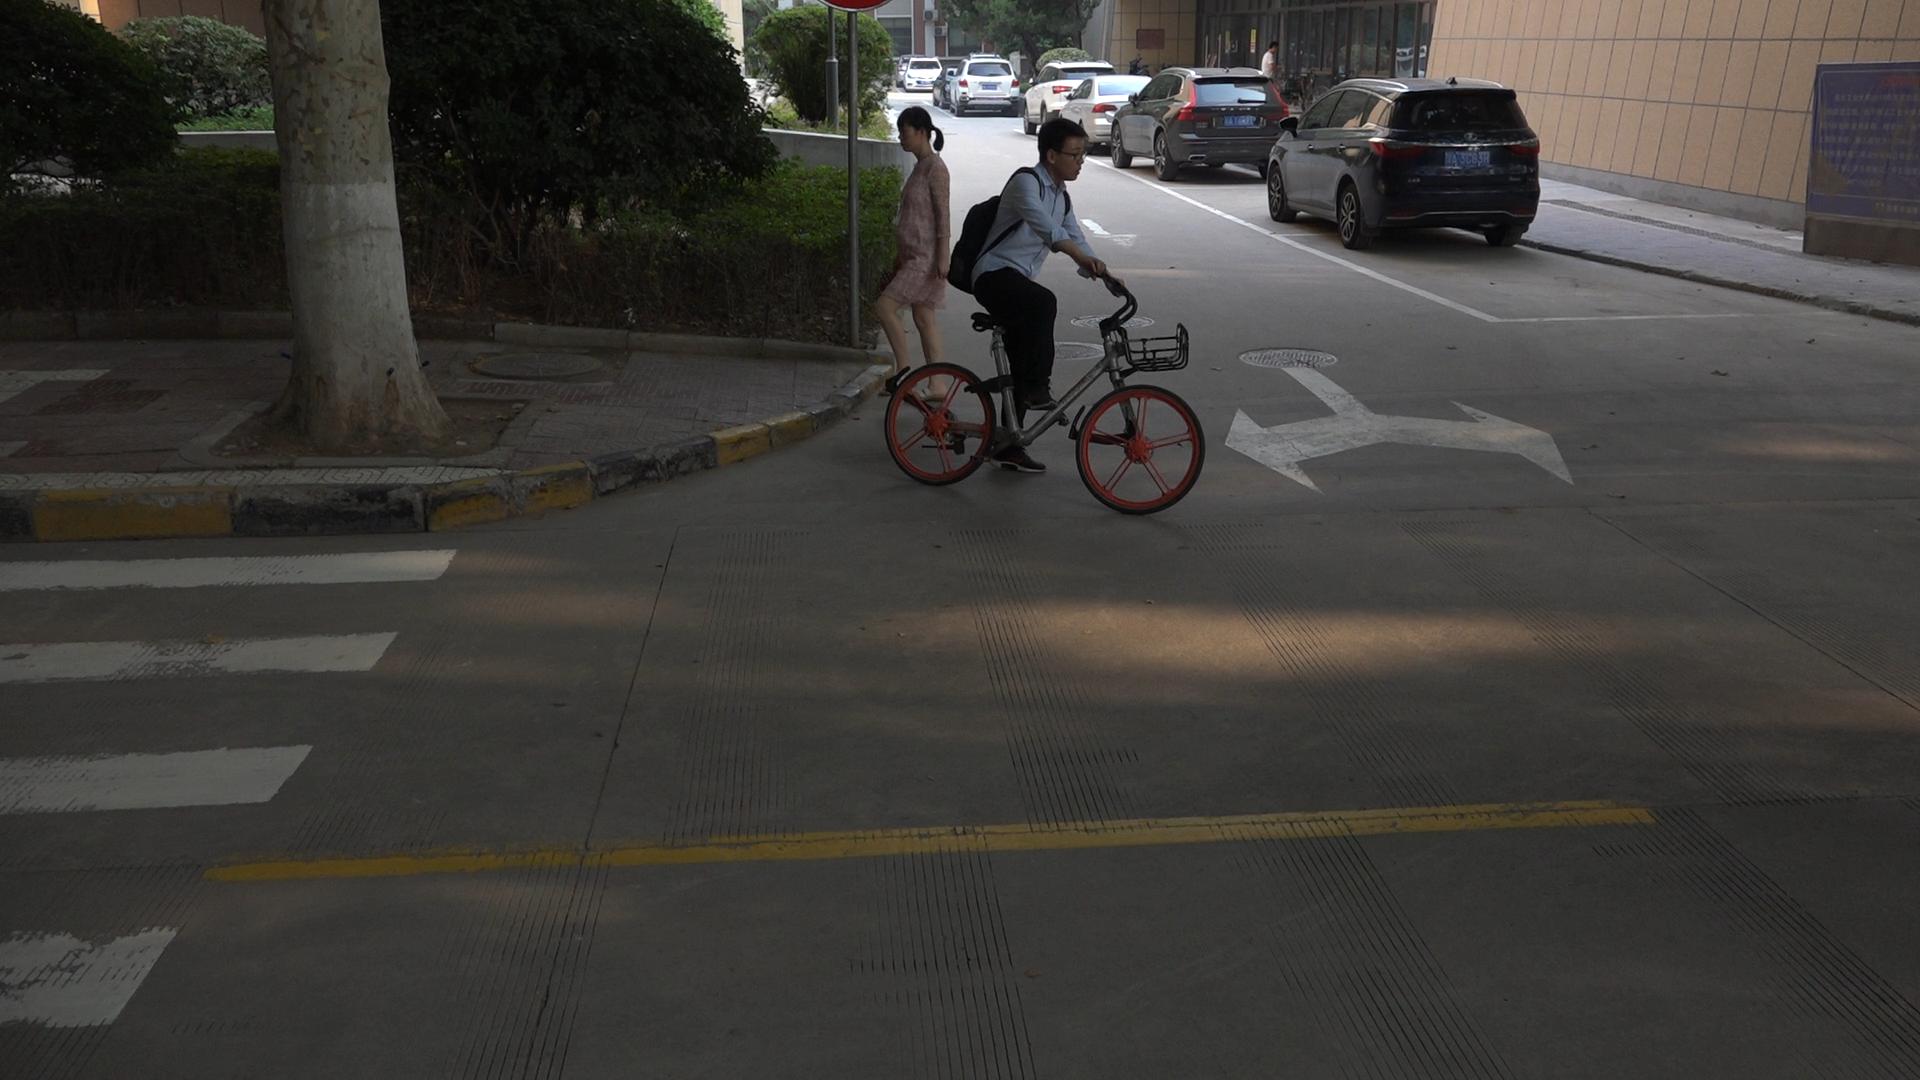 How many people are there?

3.